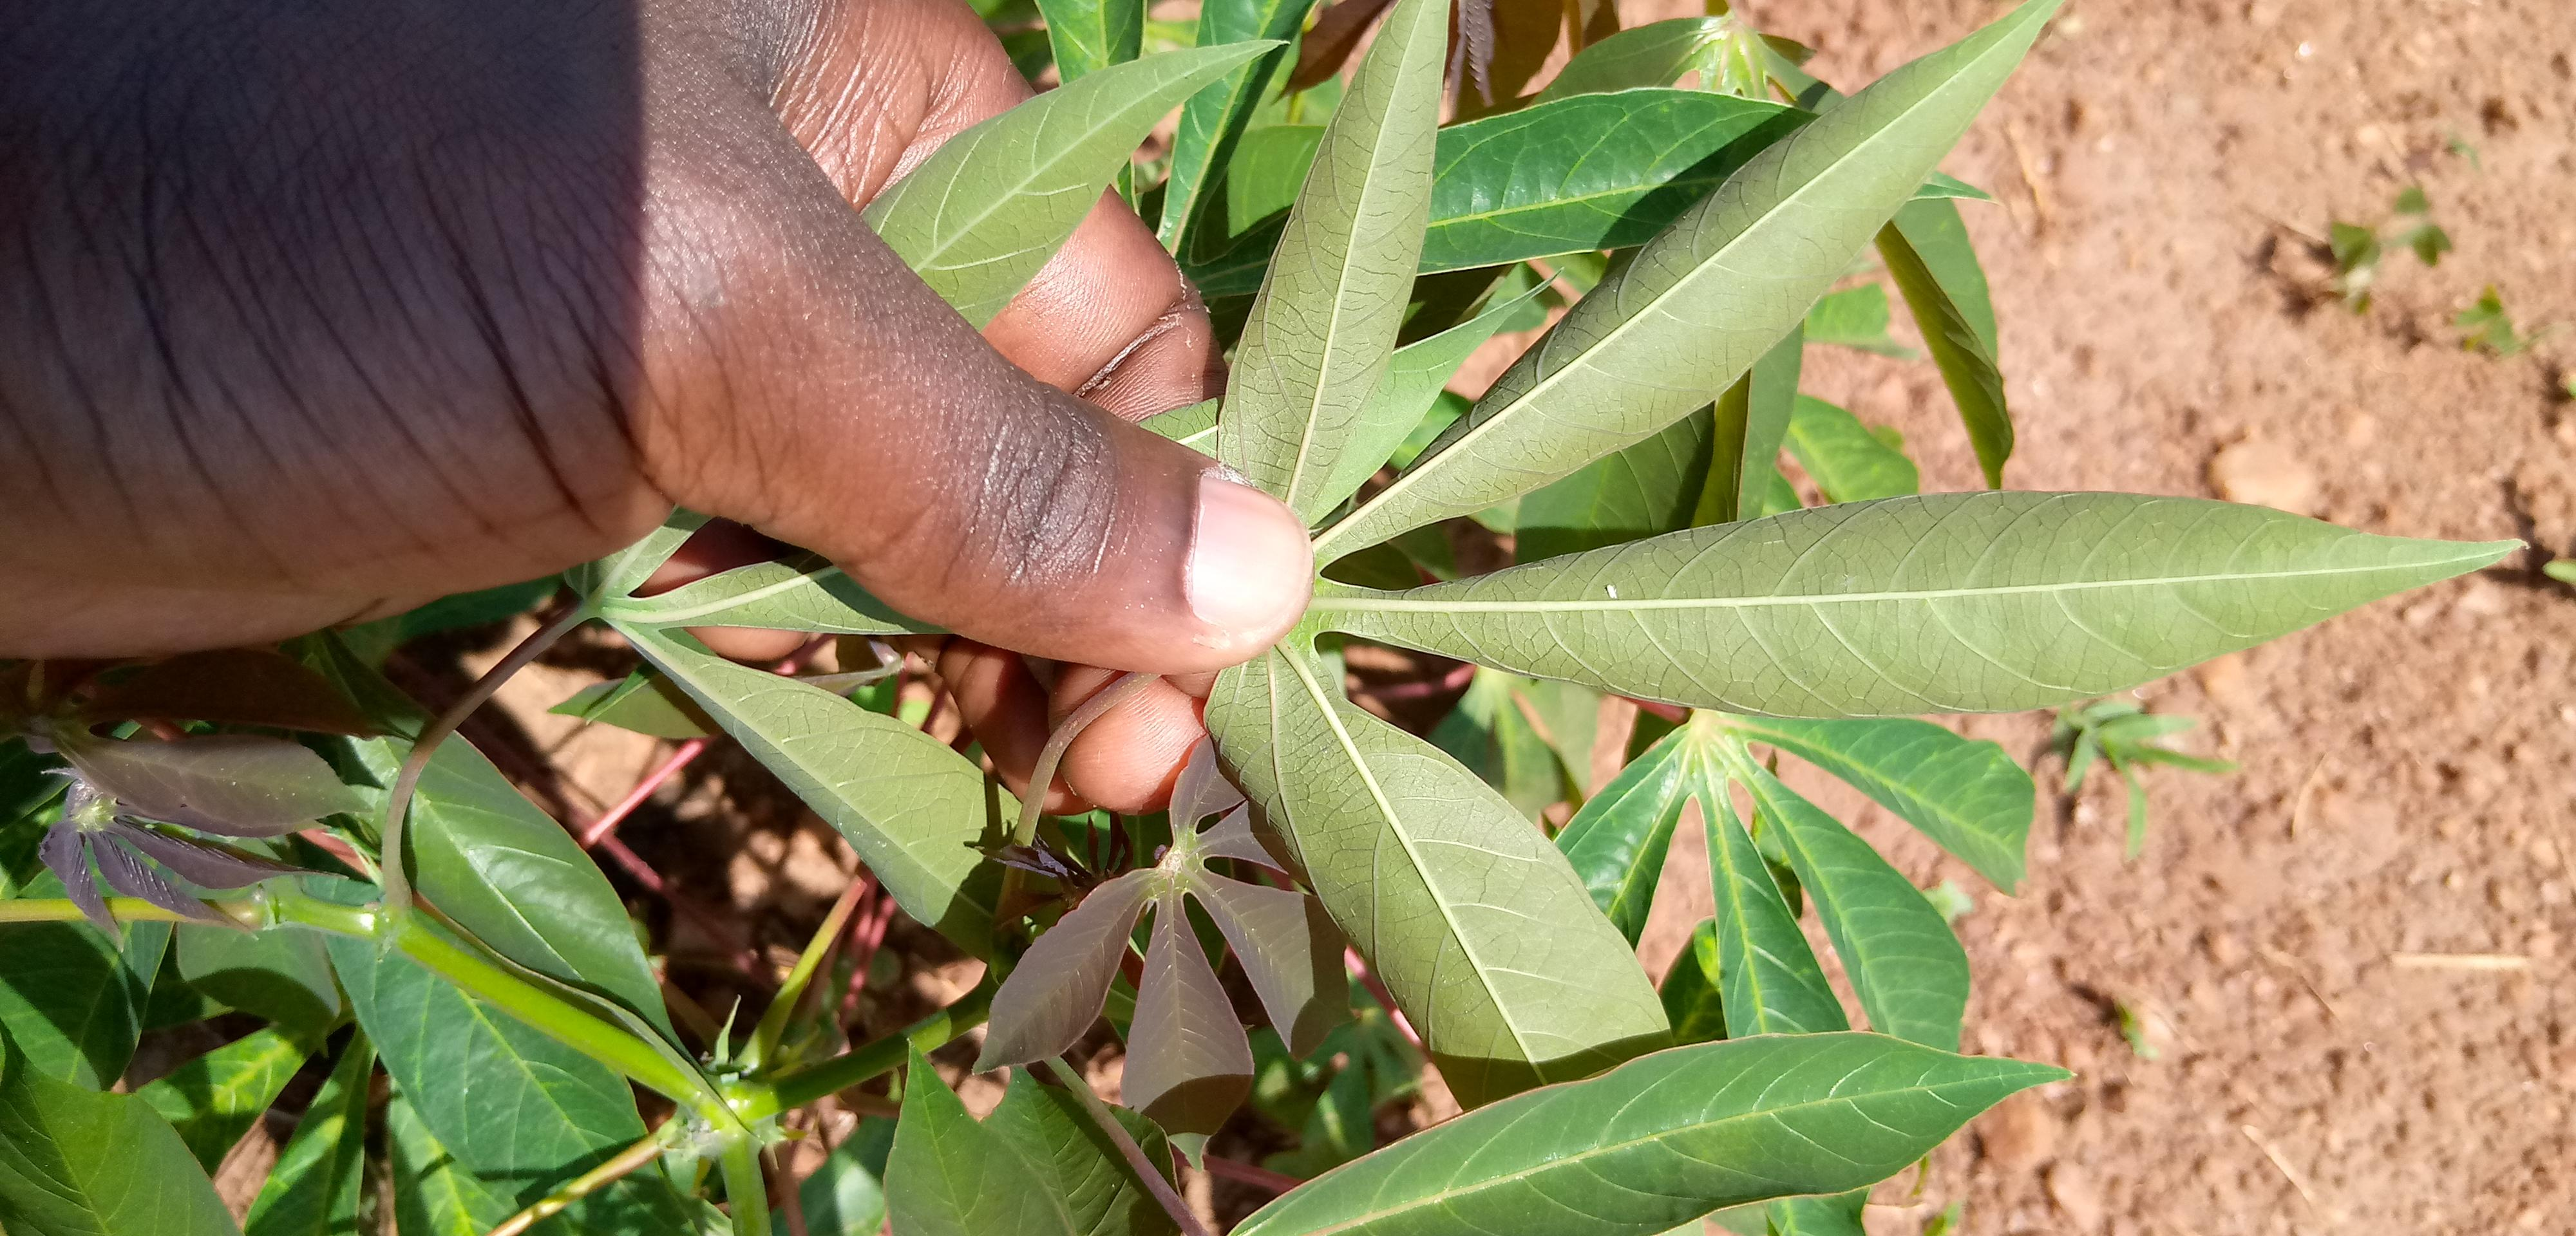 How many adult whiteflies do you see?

1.